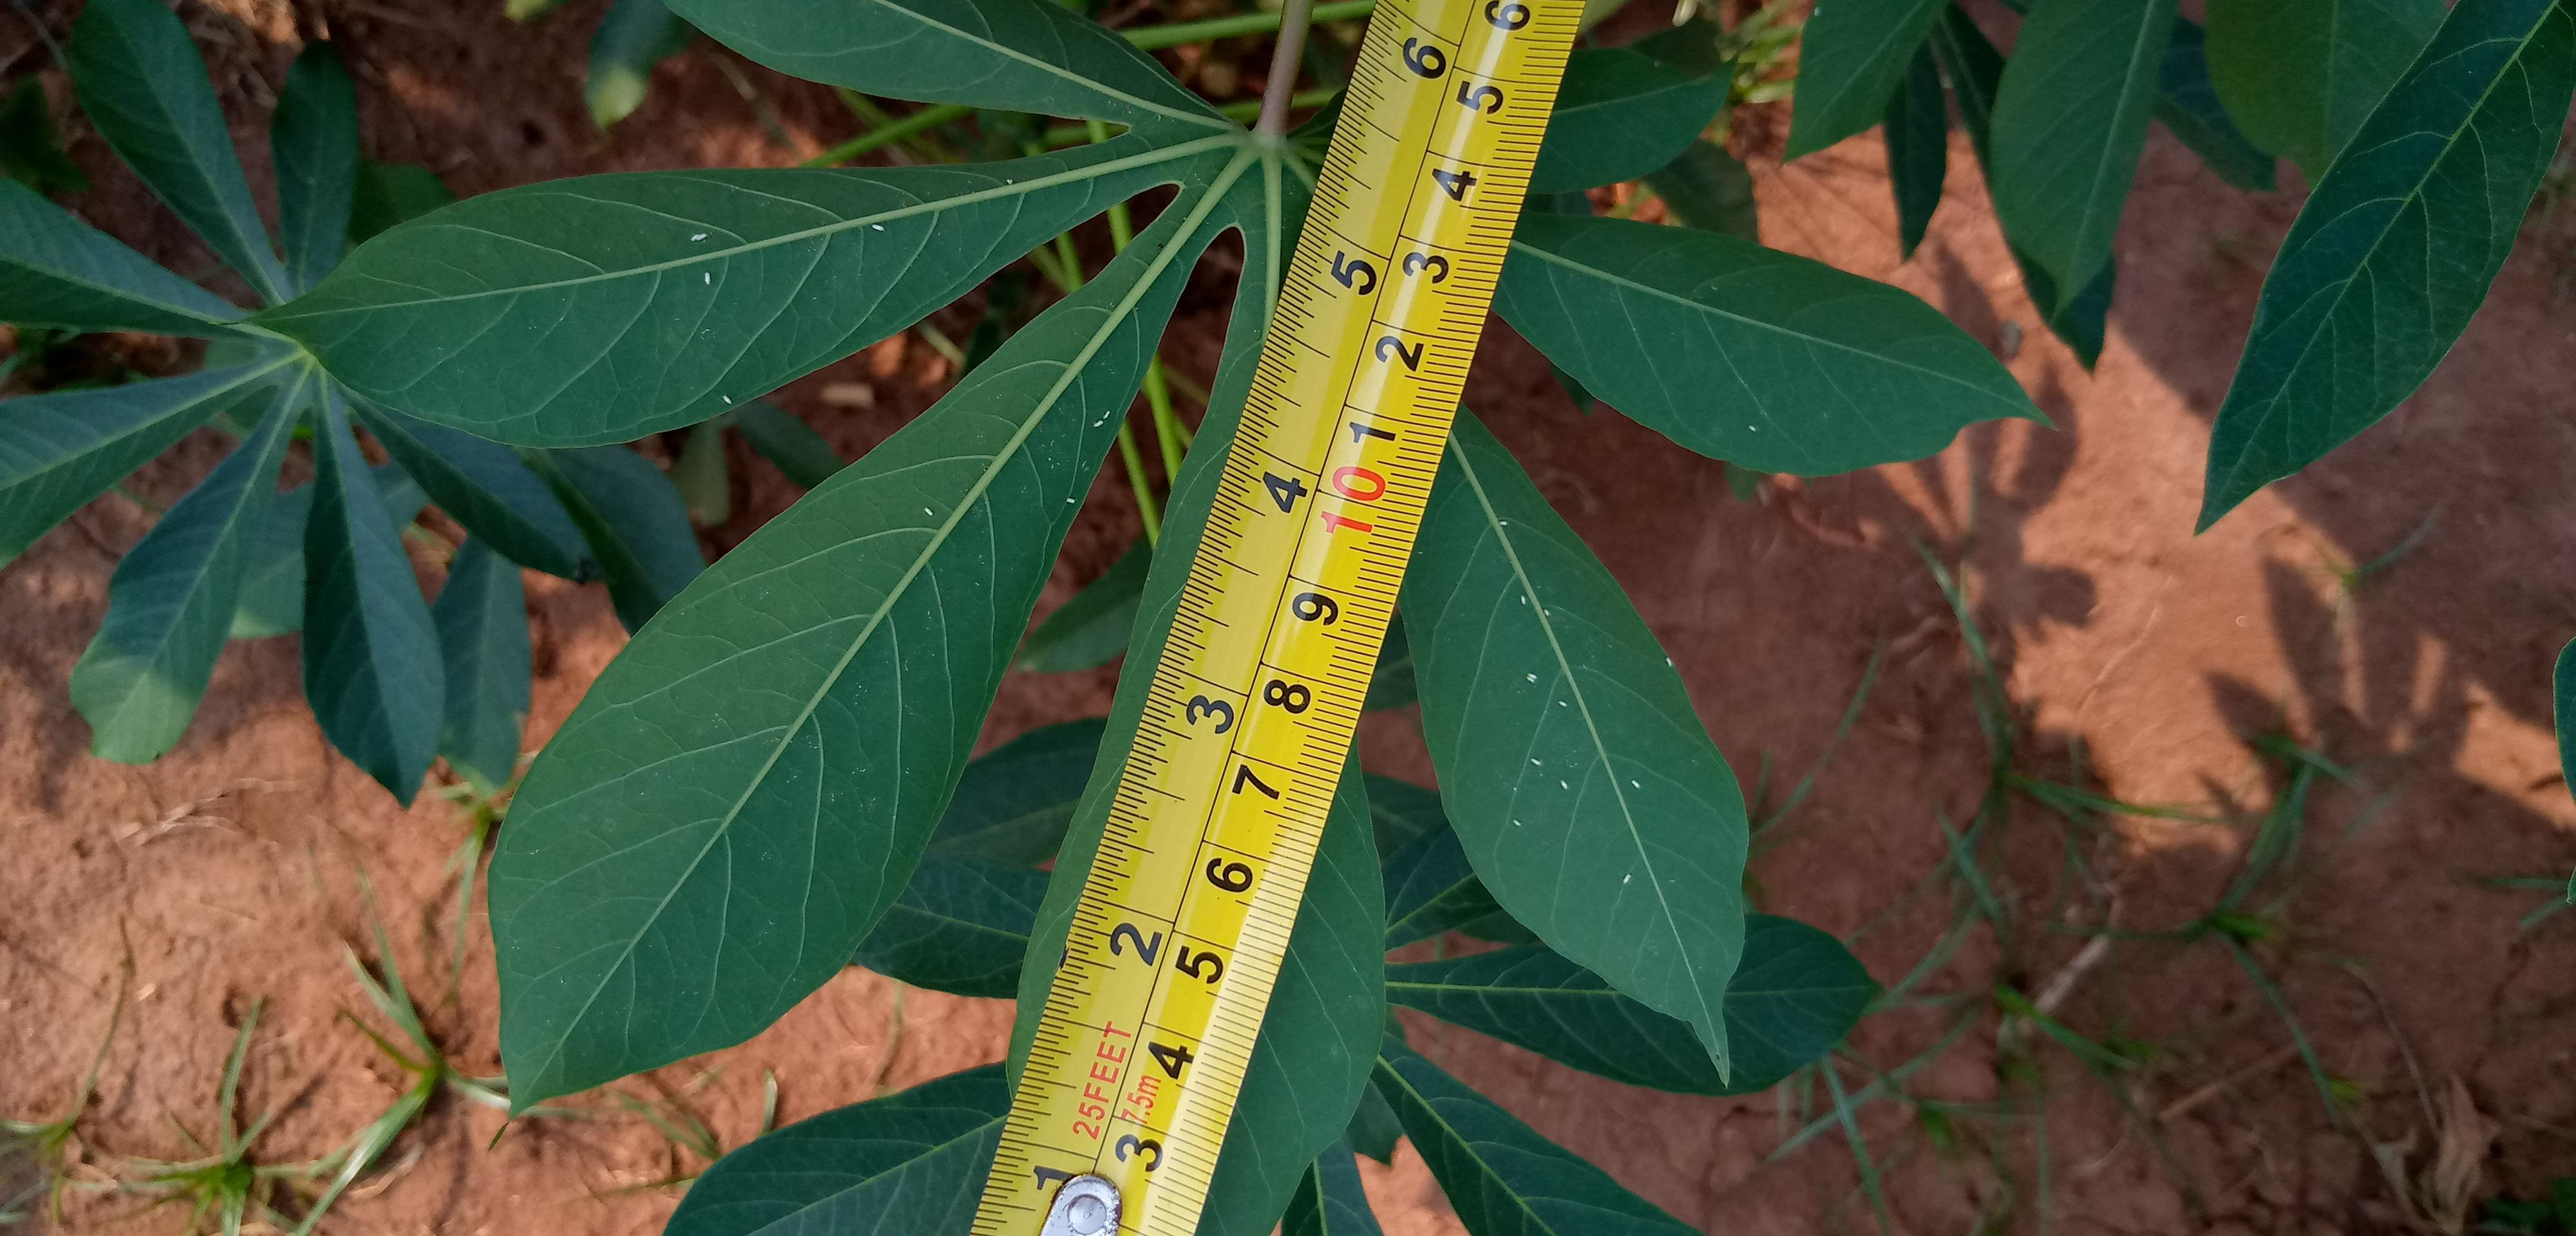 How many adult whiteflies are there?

21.